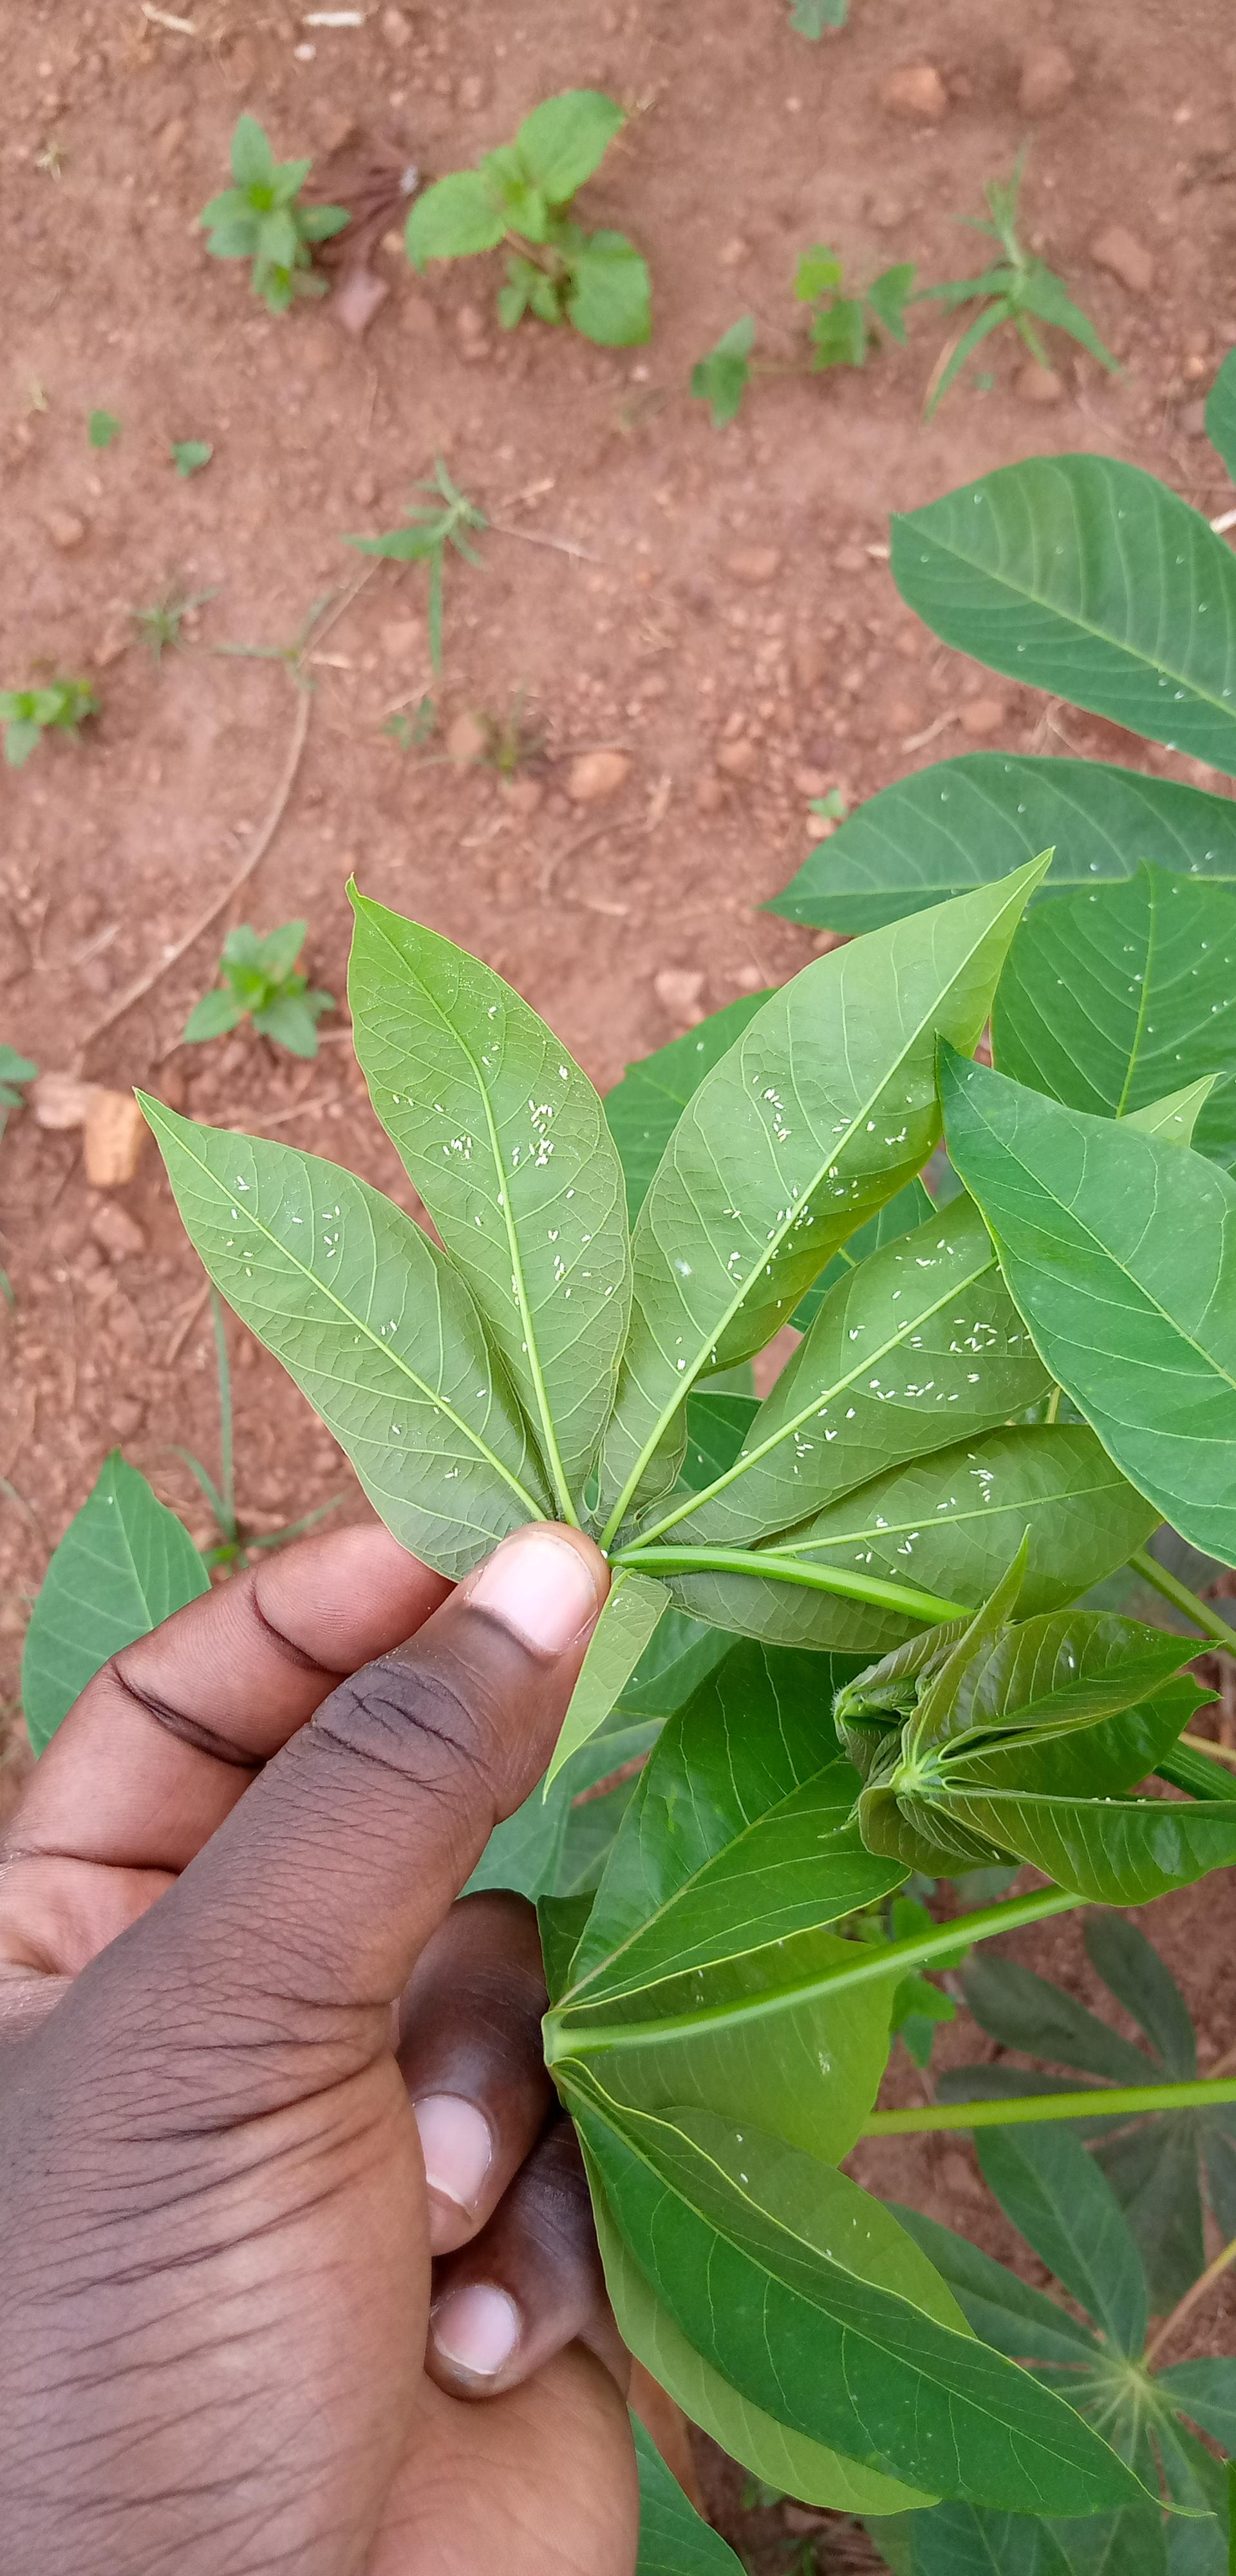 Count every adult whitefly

192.